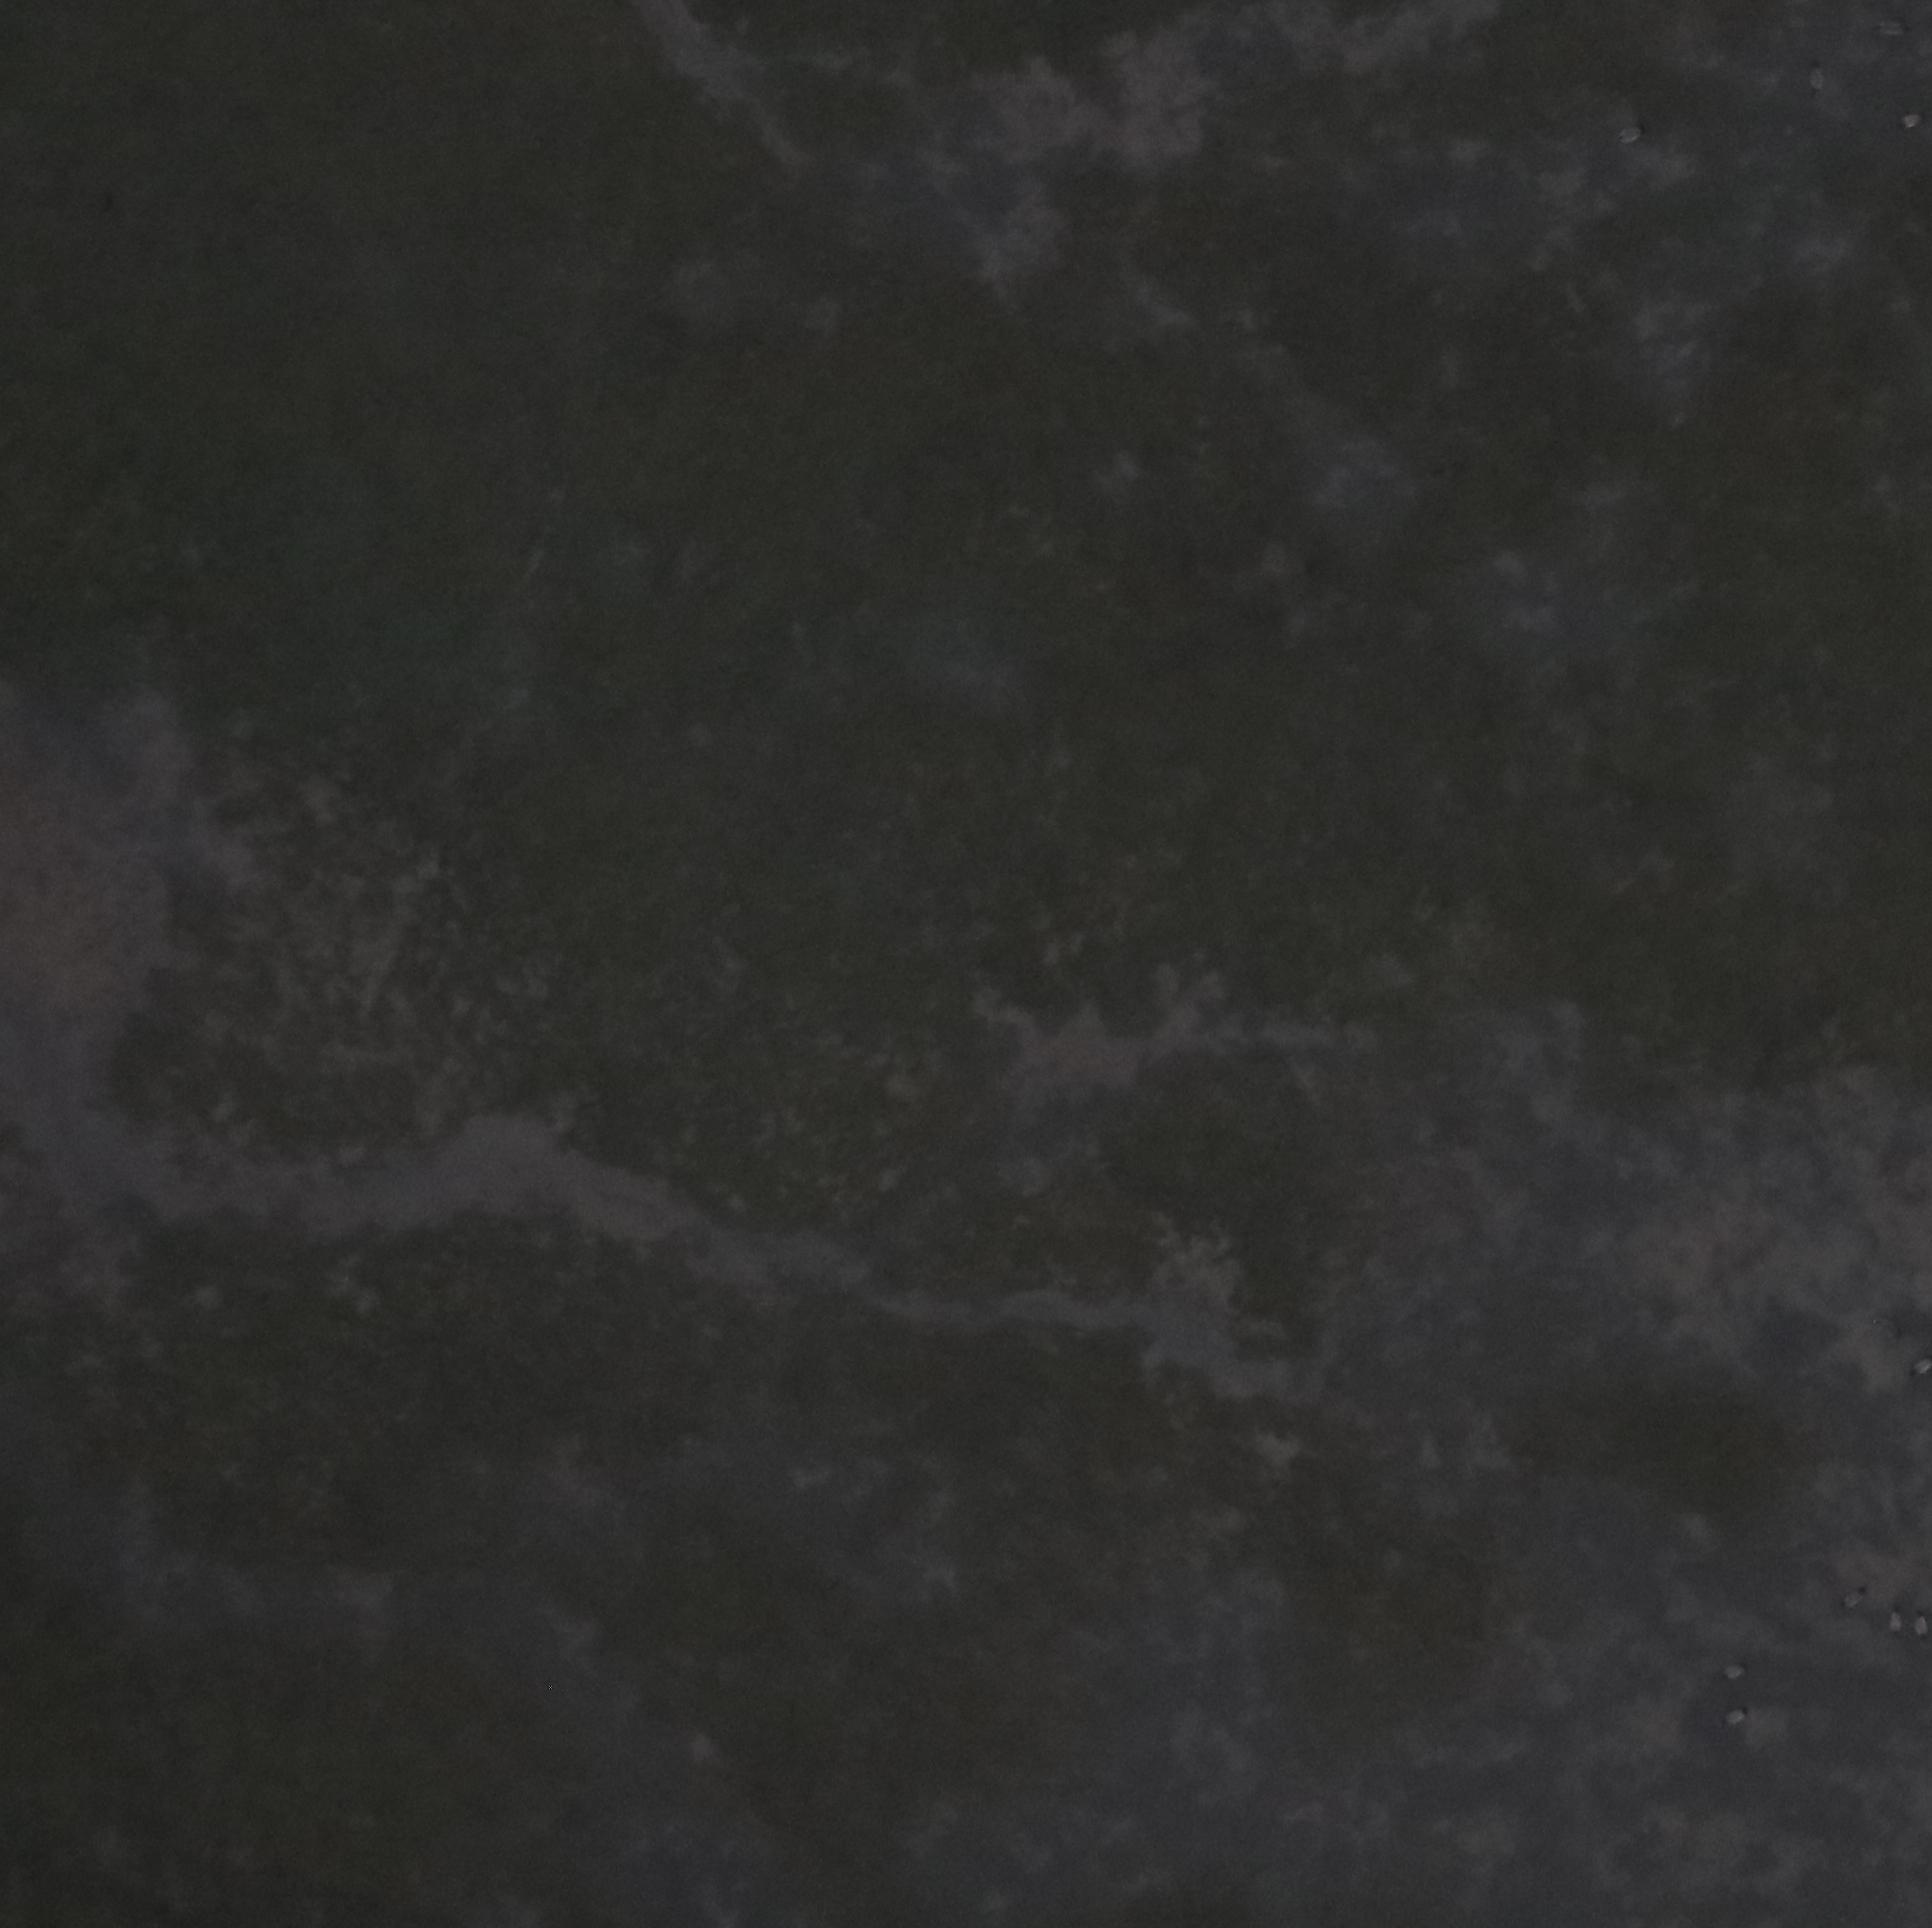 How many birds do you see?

11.